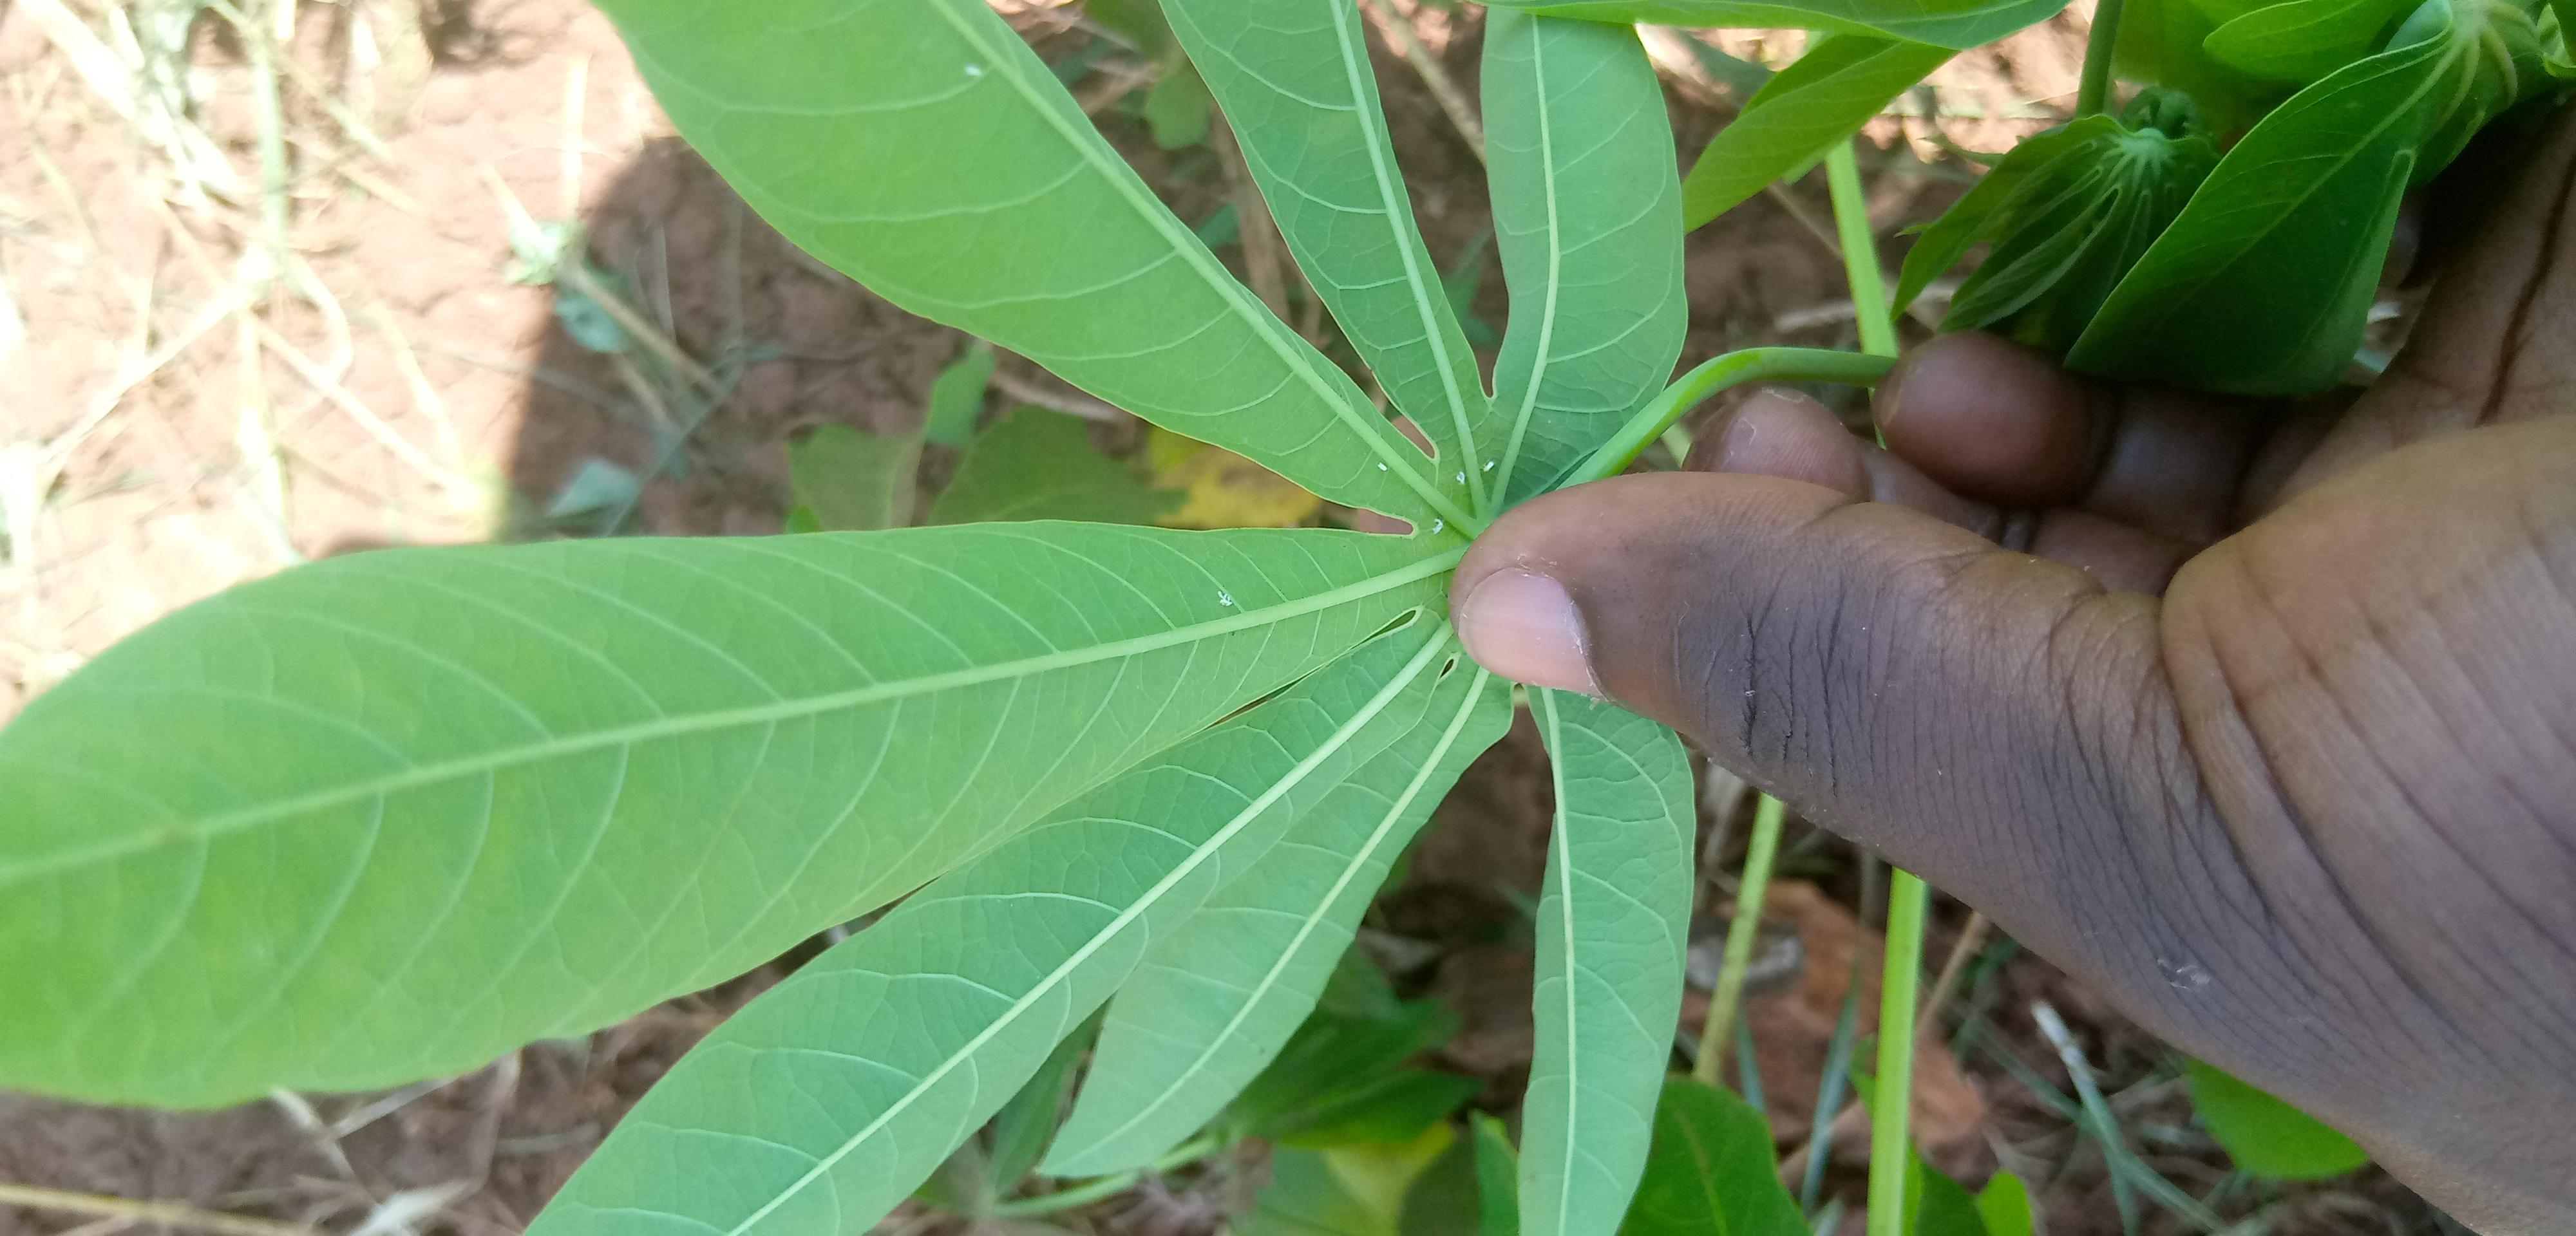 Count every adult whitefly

6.